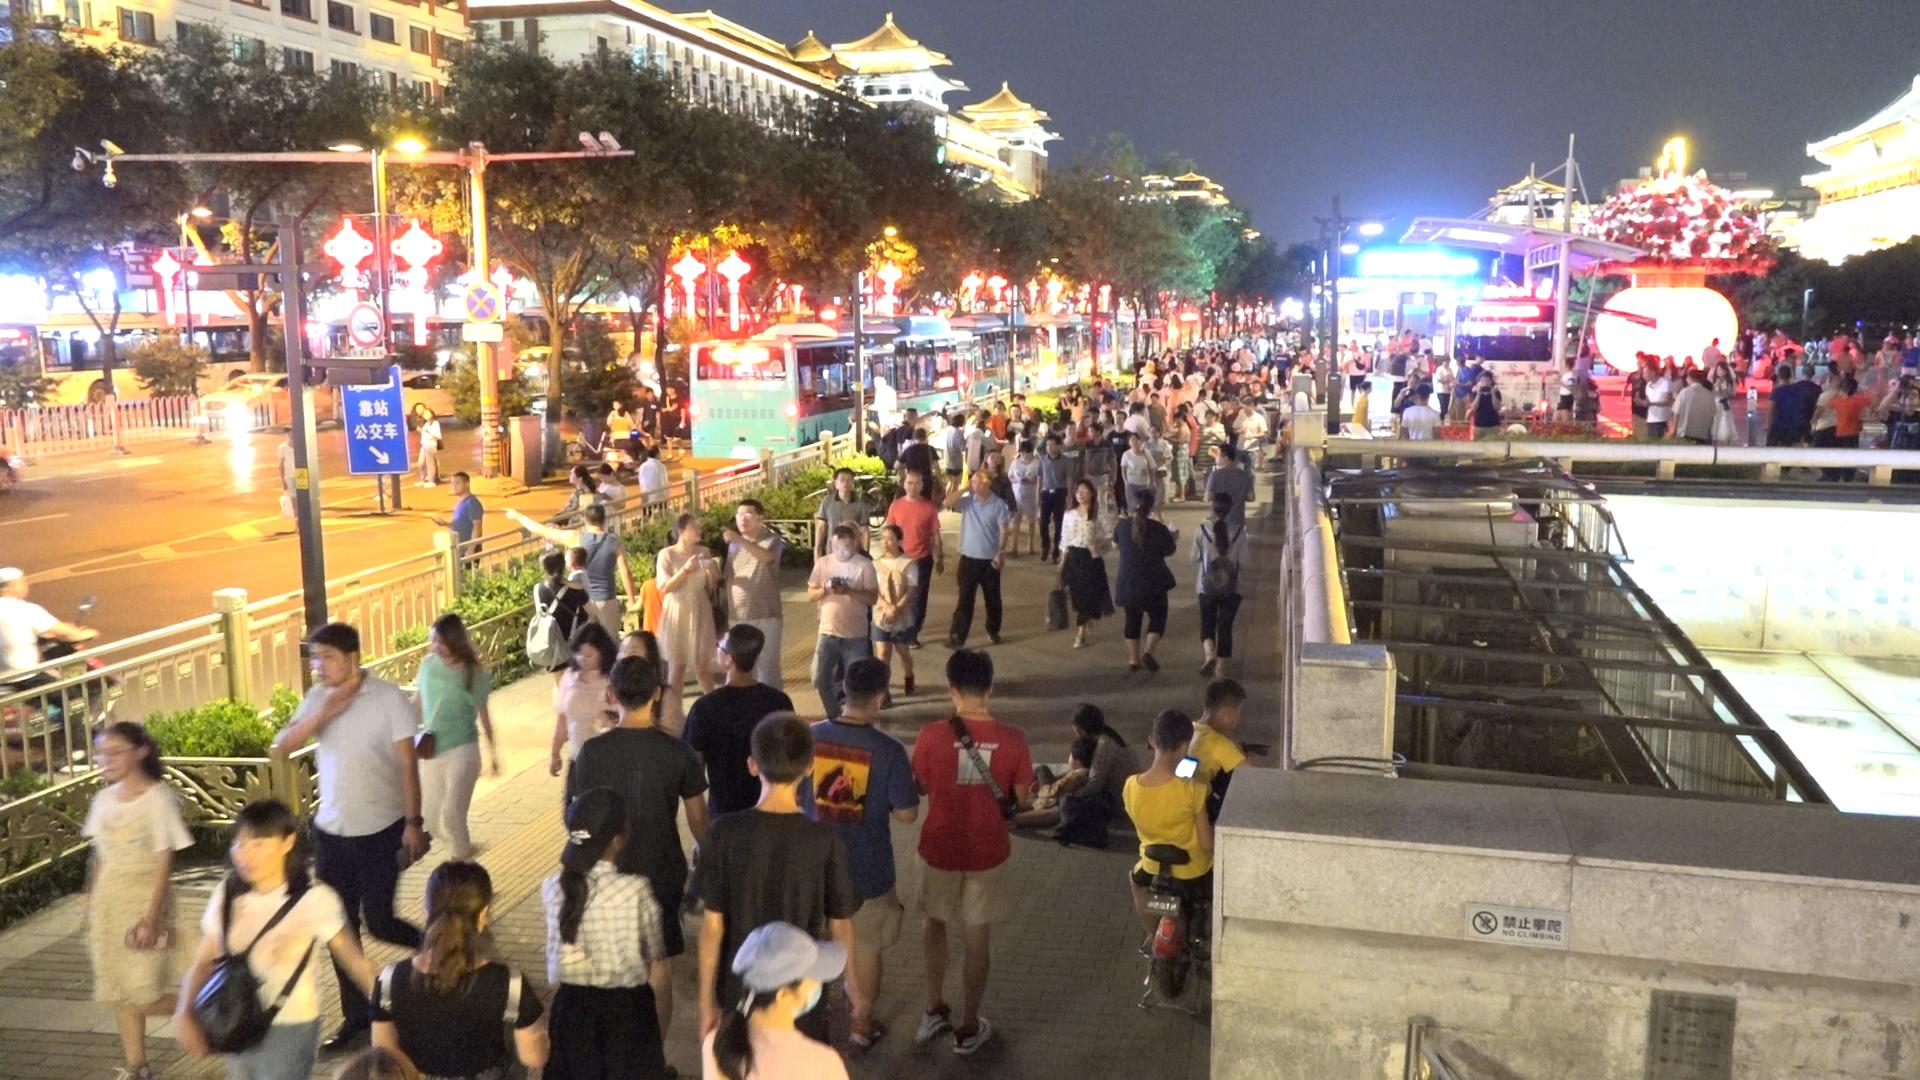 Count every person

179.